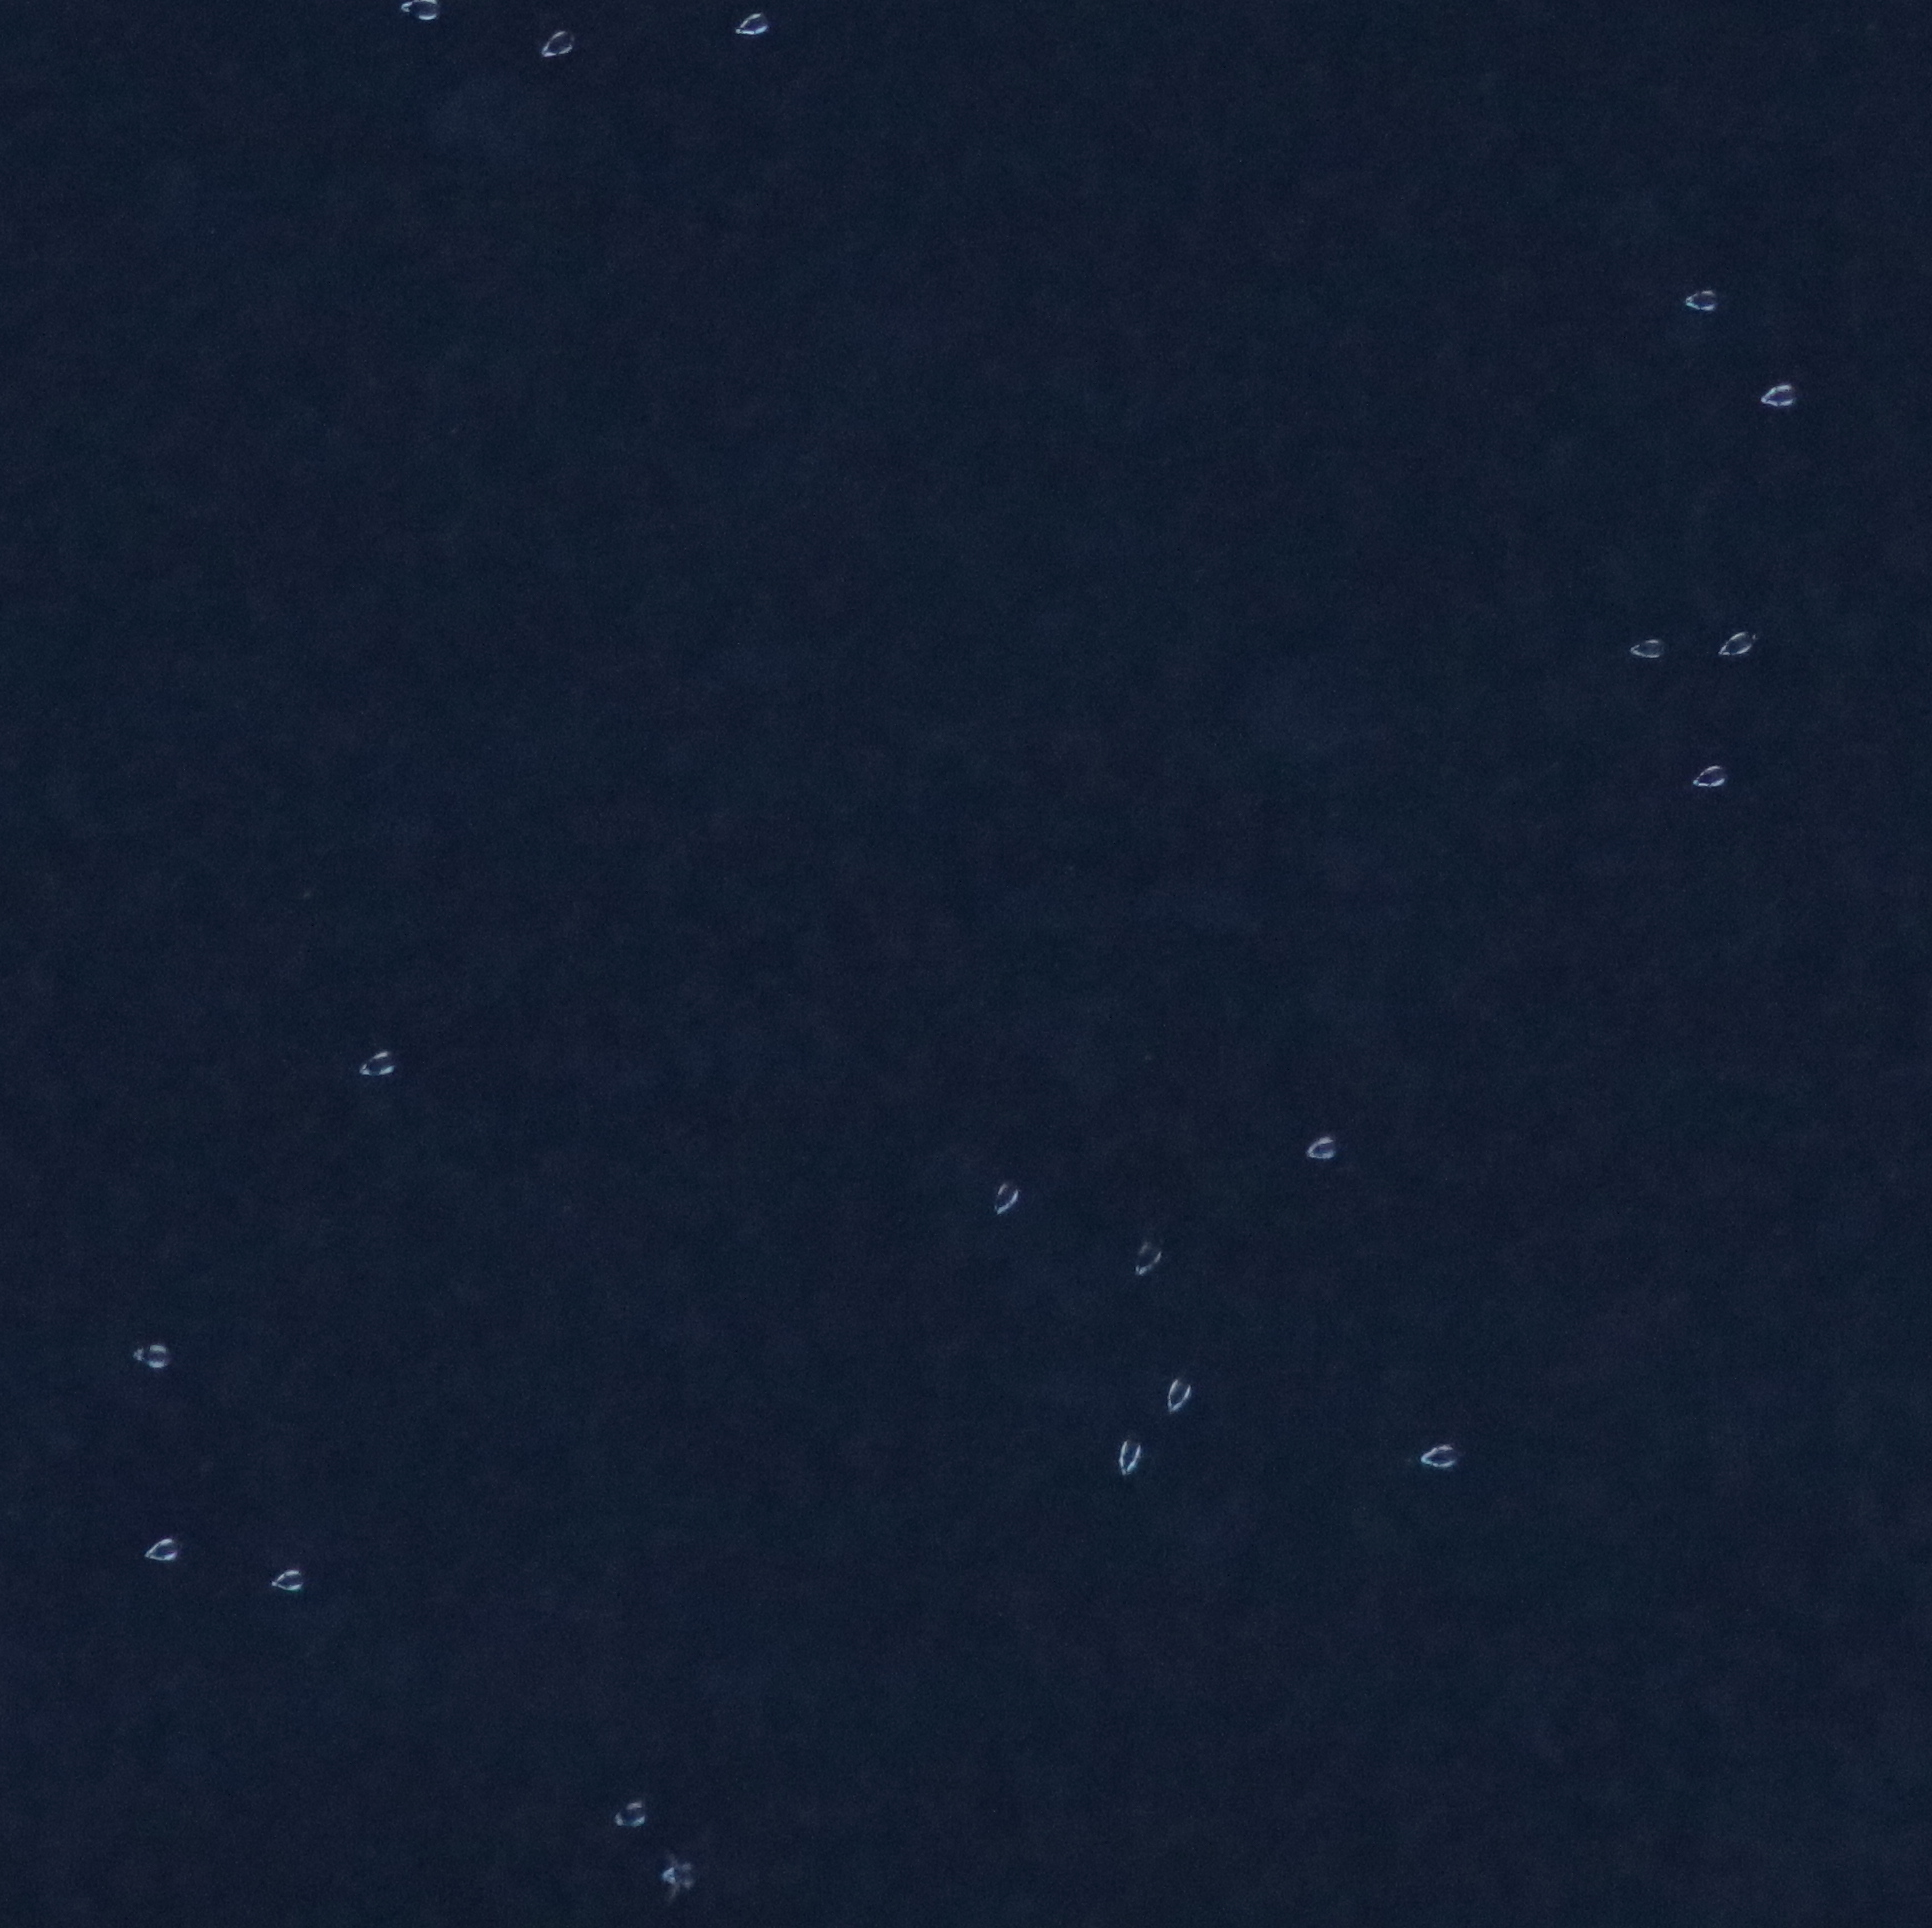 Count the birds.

20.